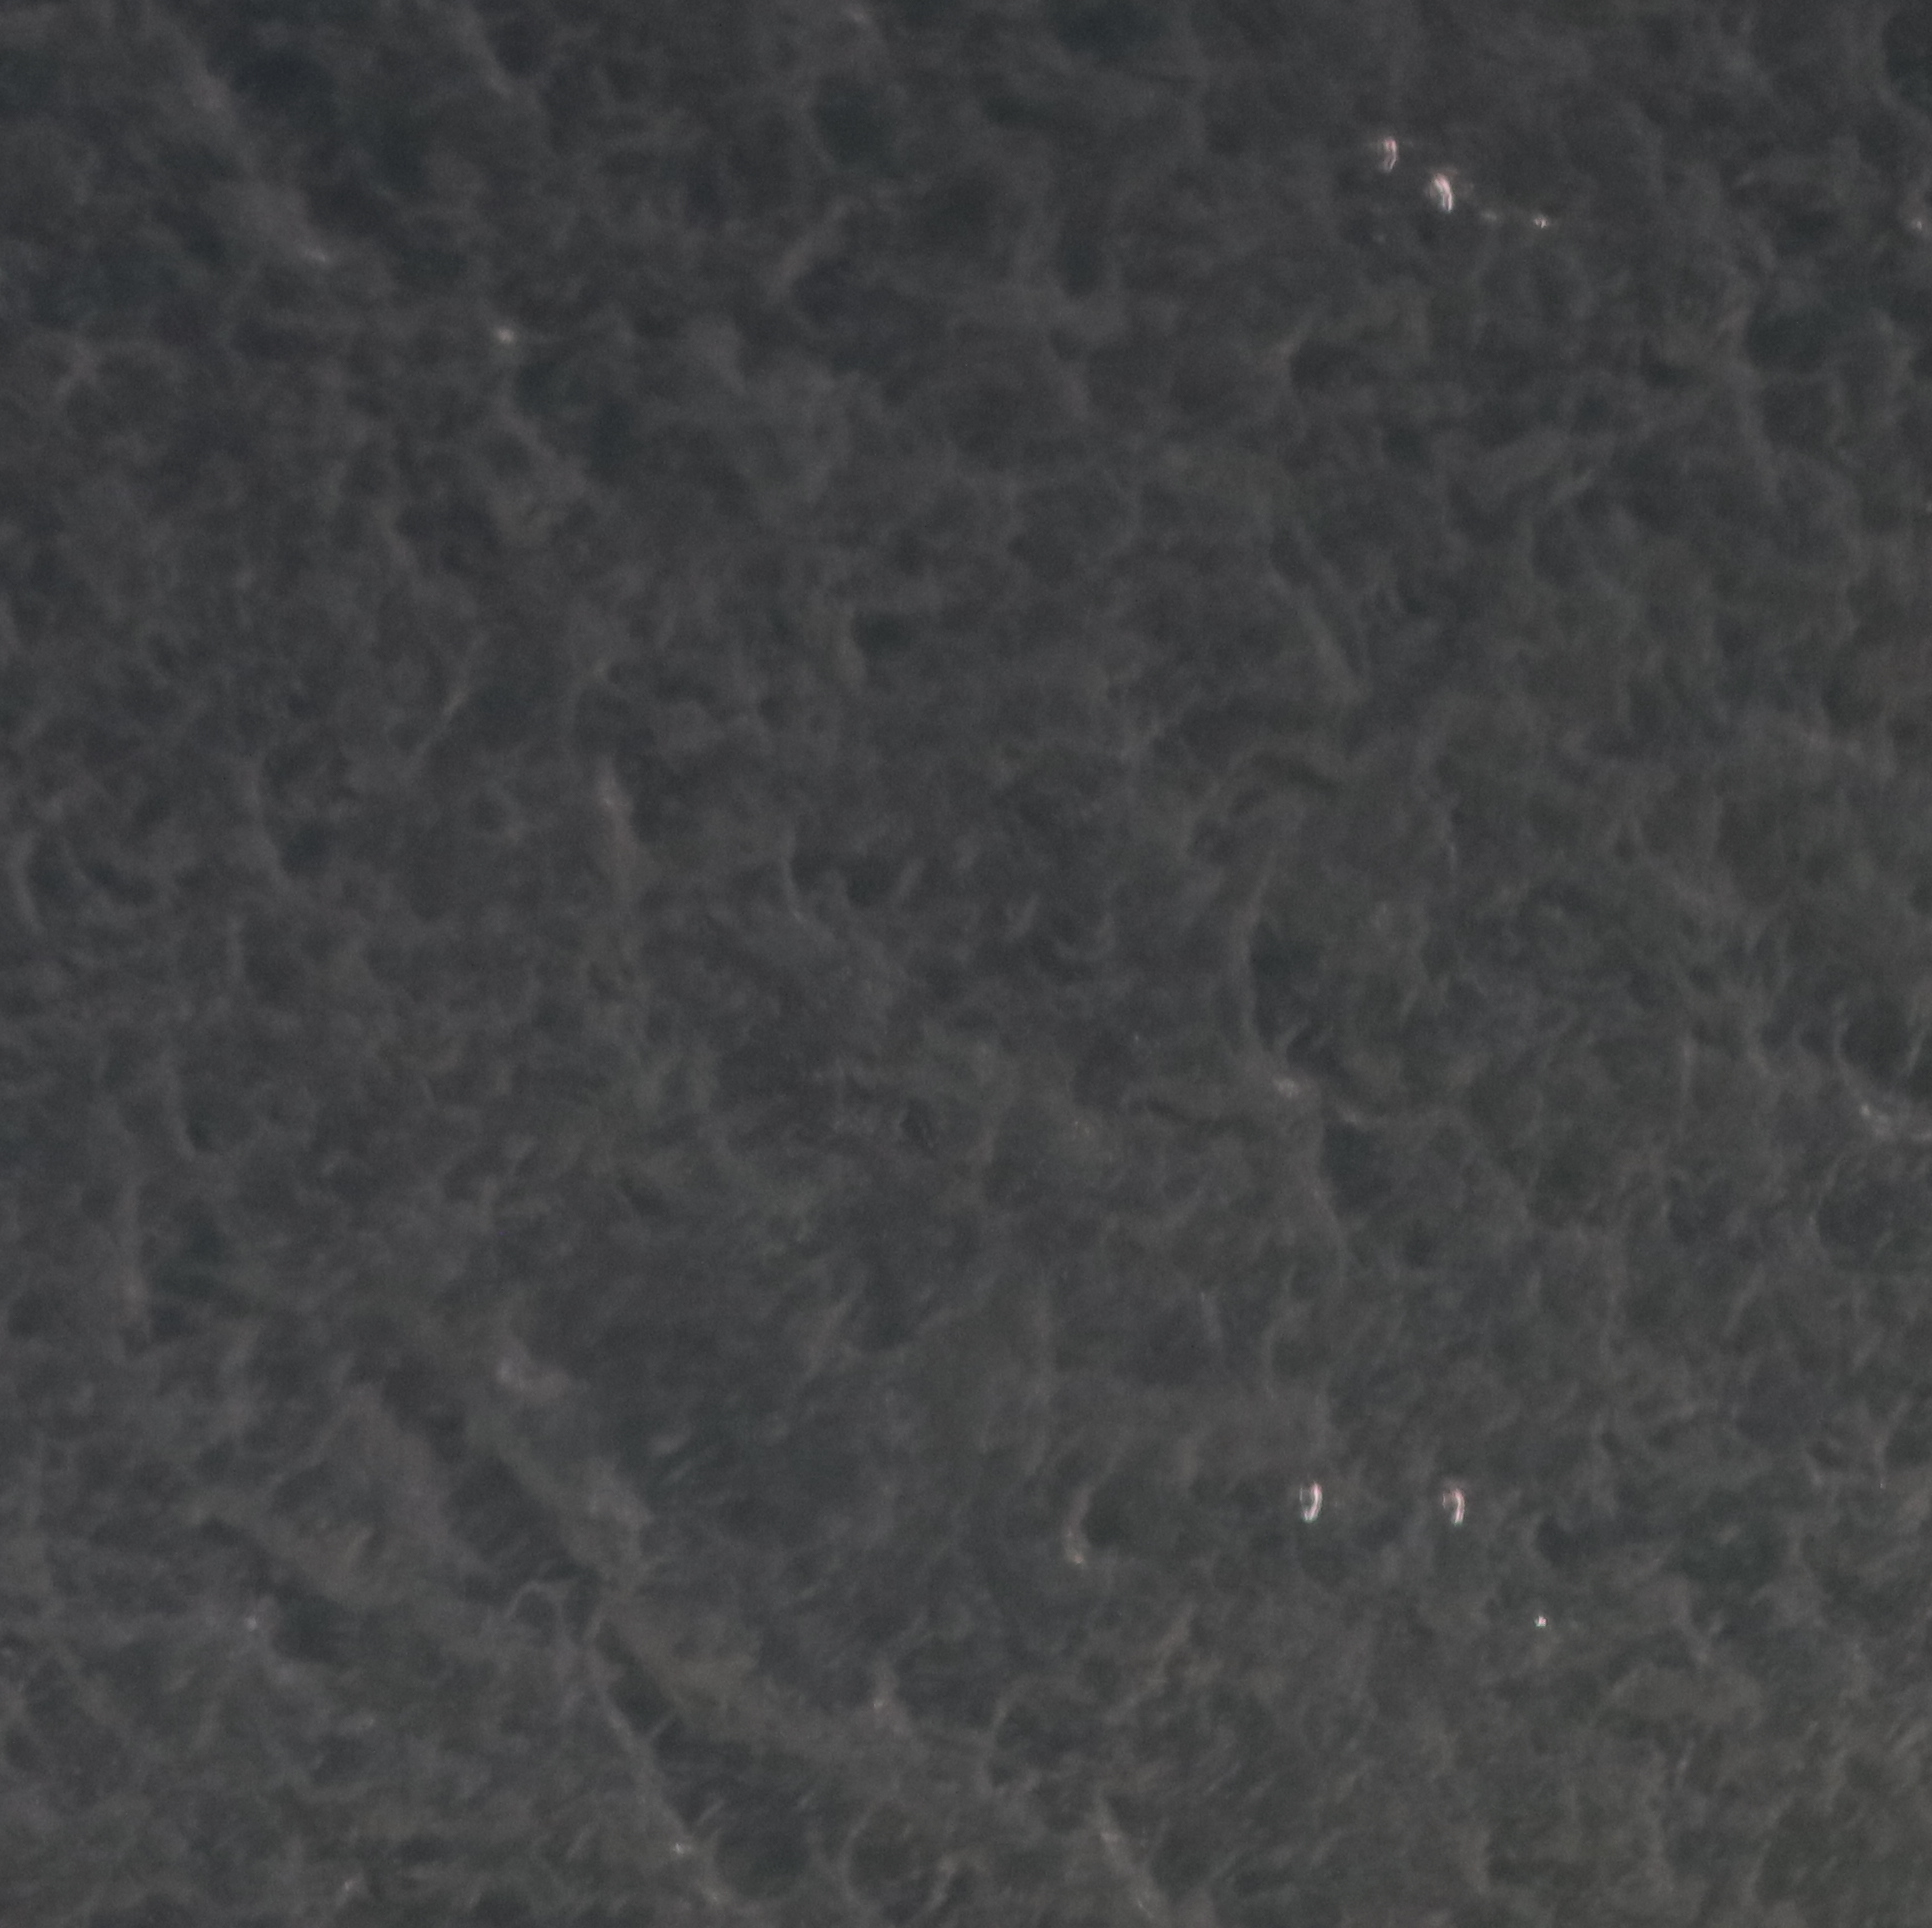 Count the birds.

4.